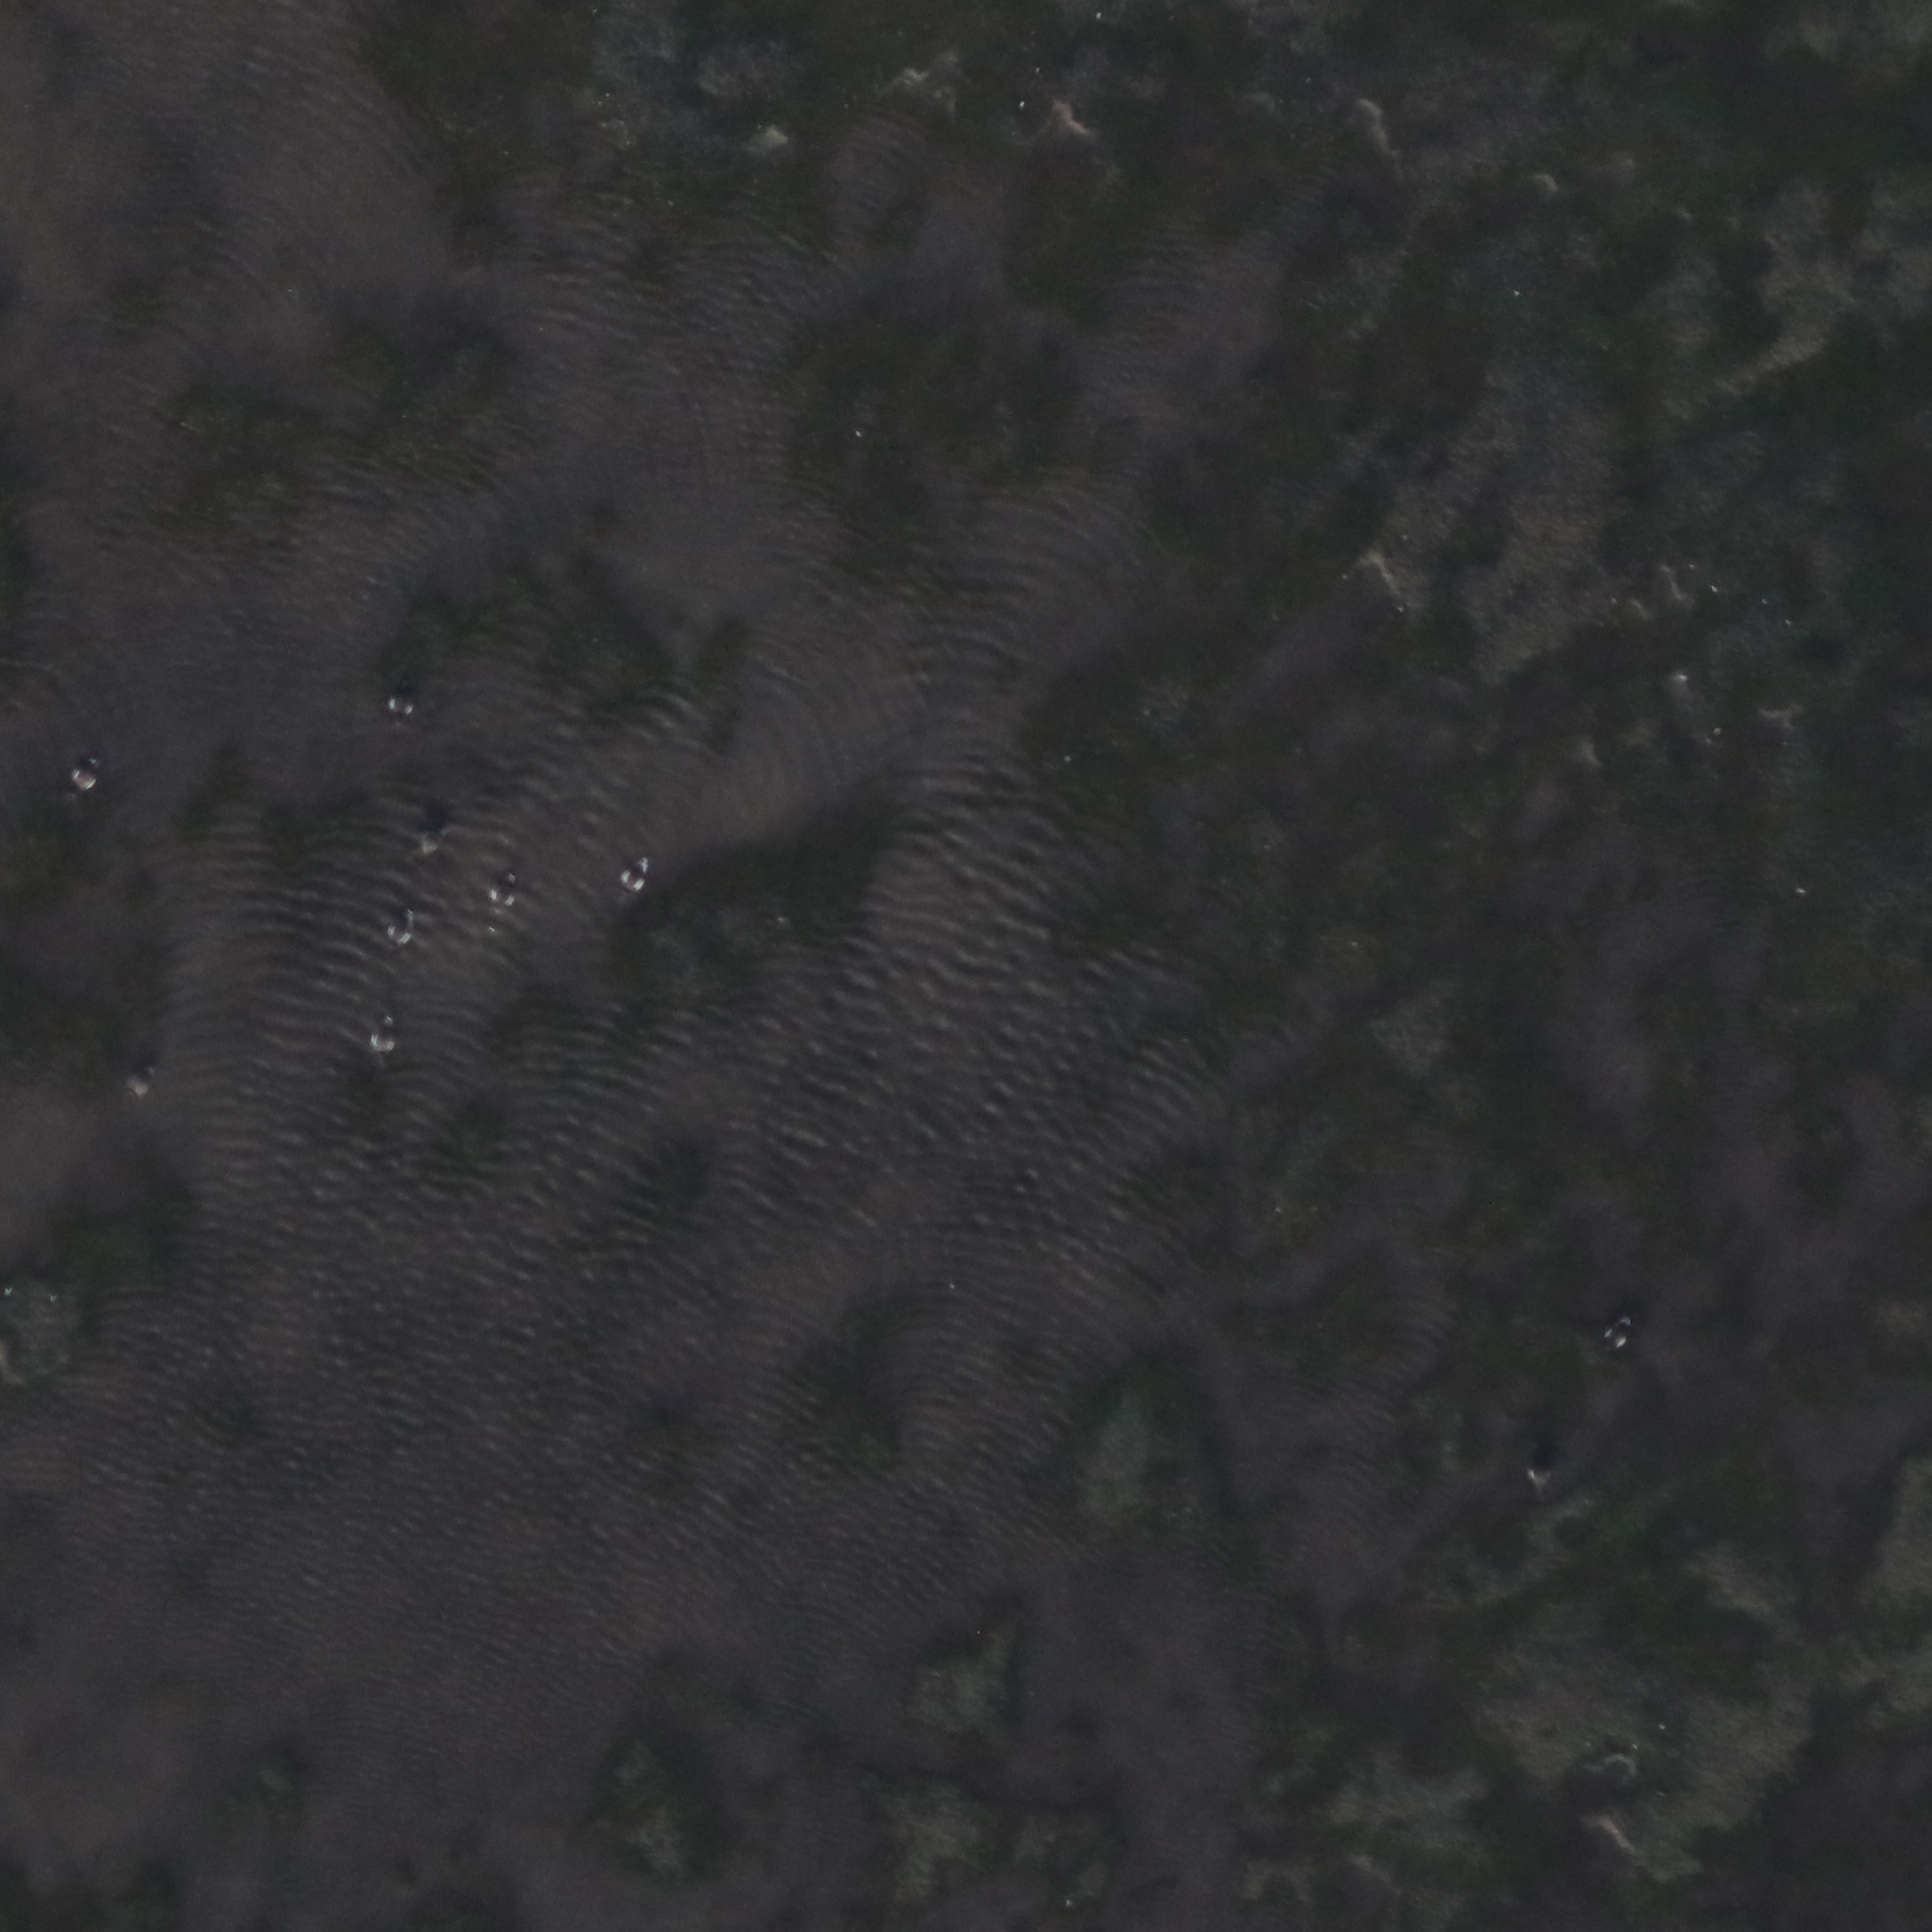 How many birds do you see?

10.